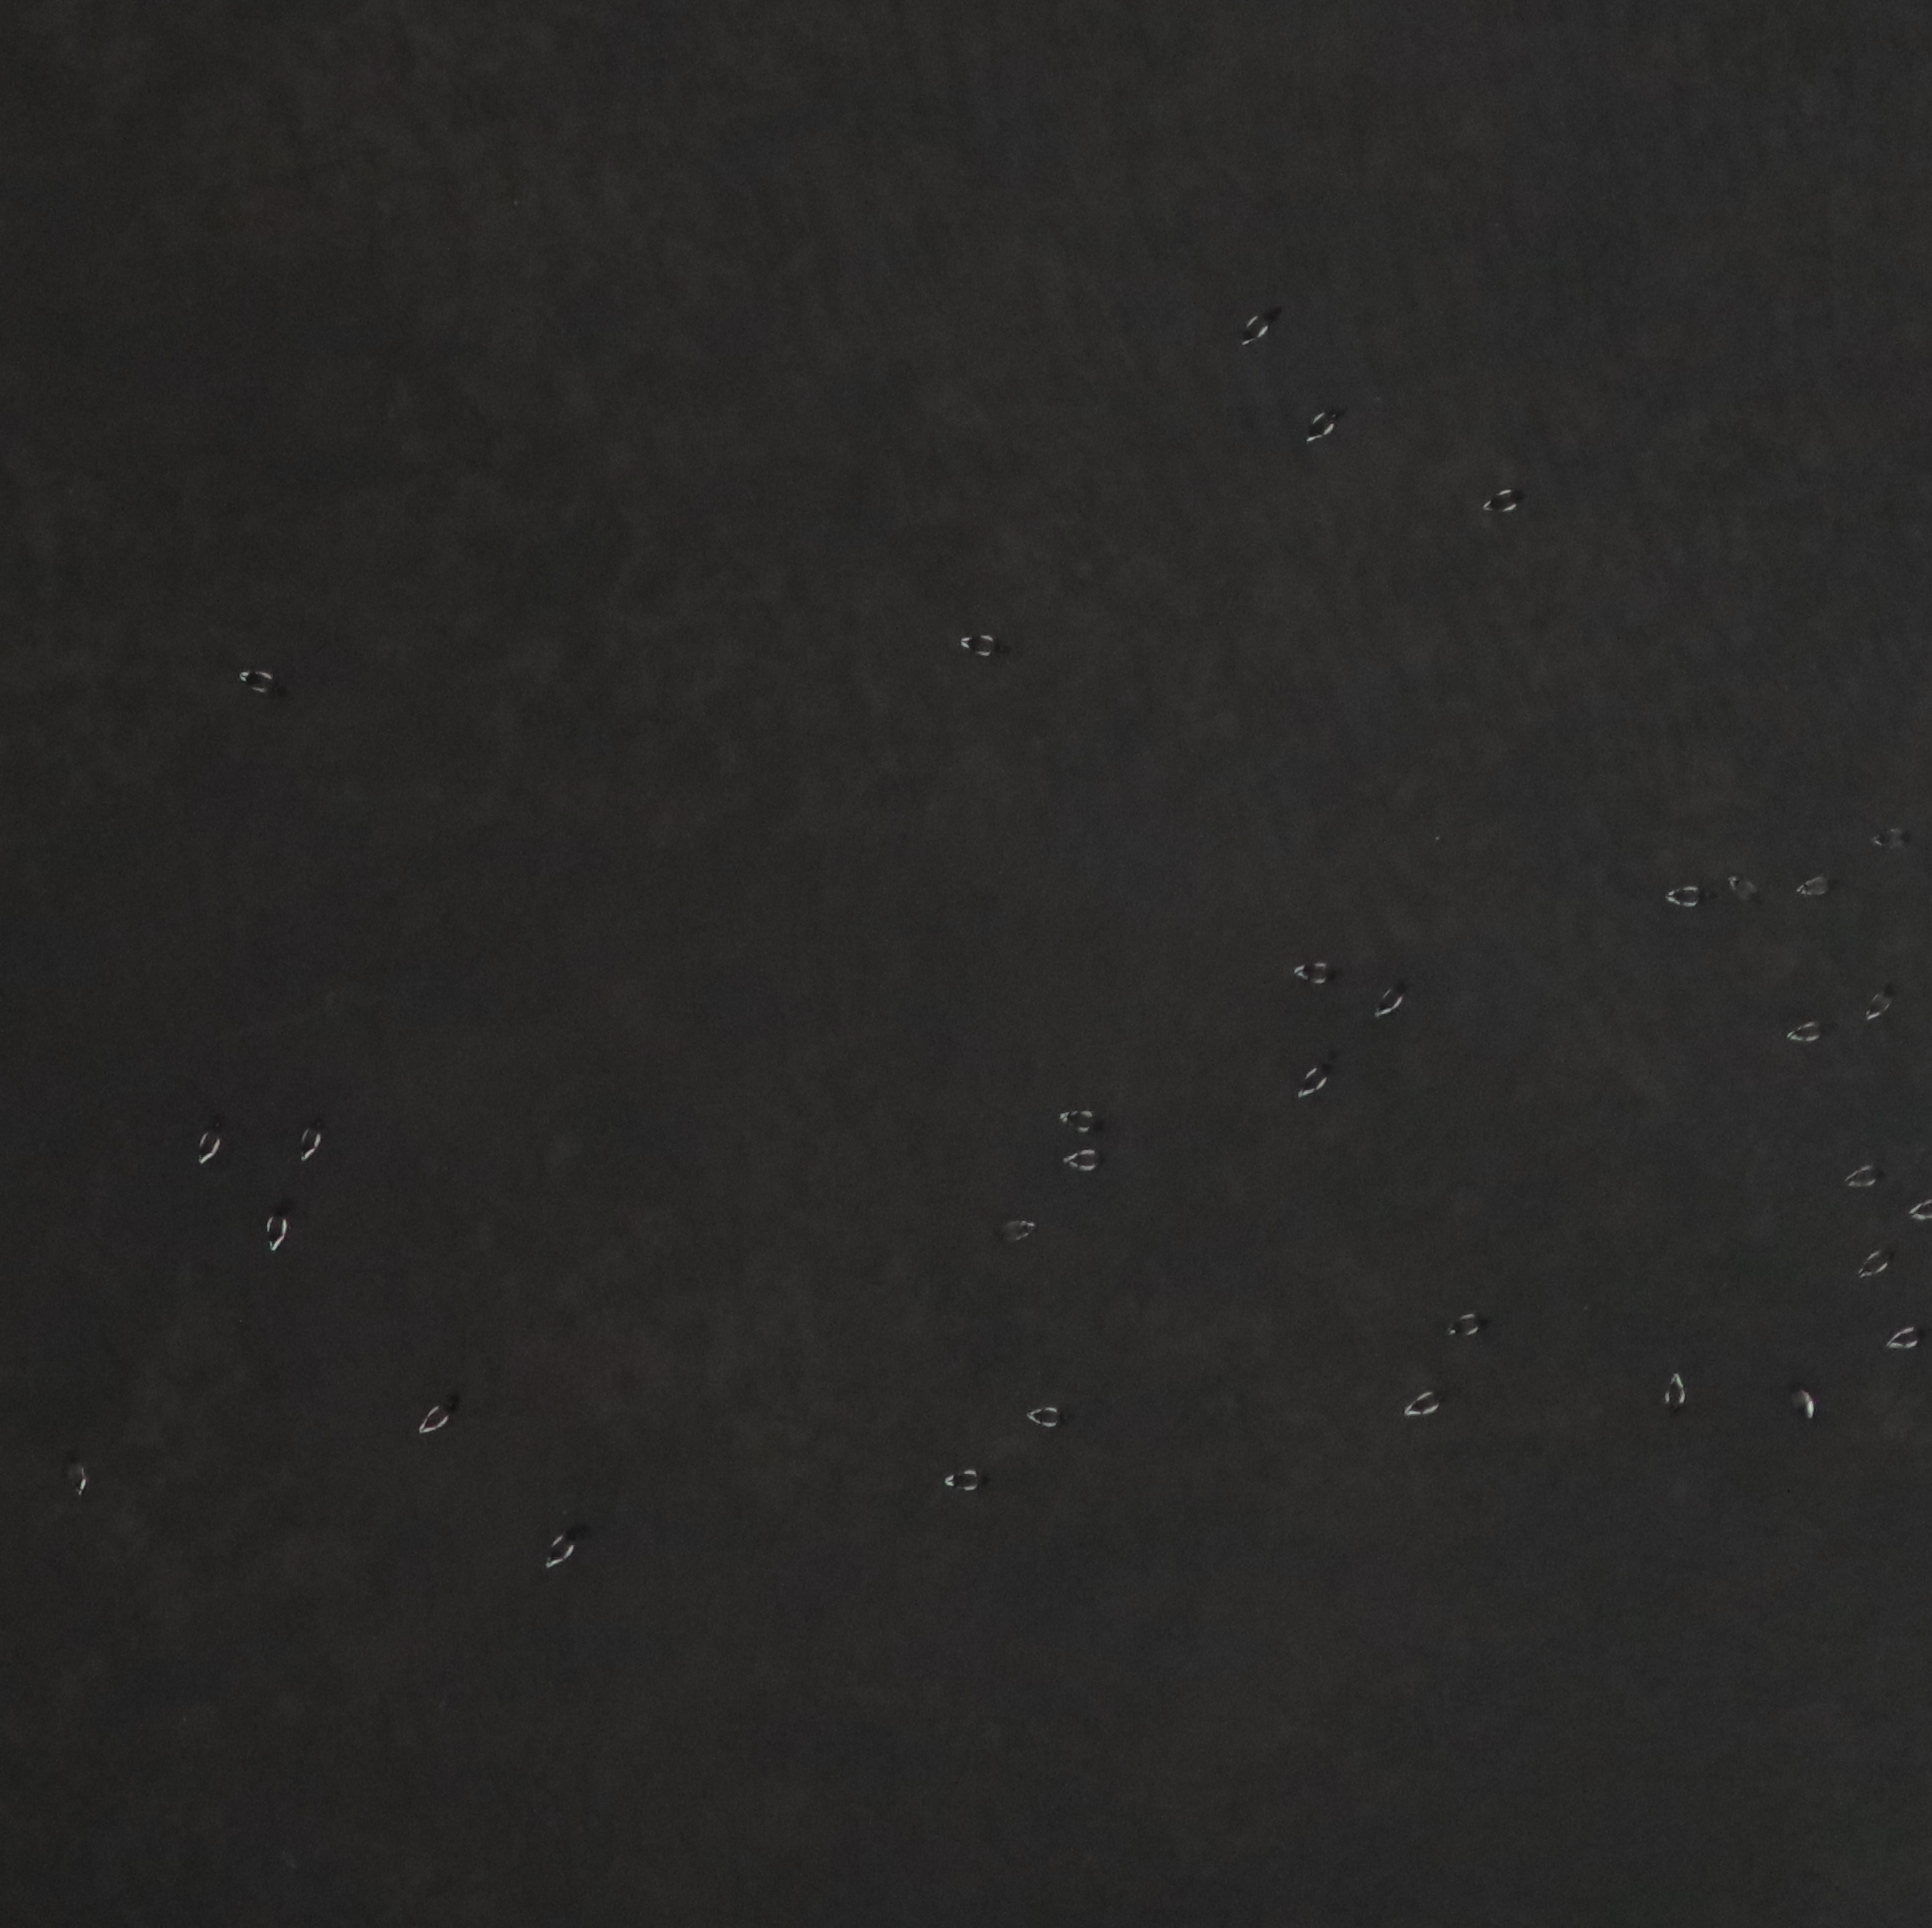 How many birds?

33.